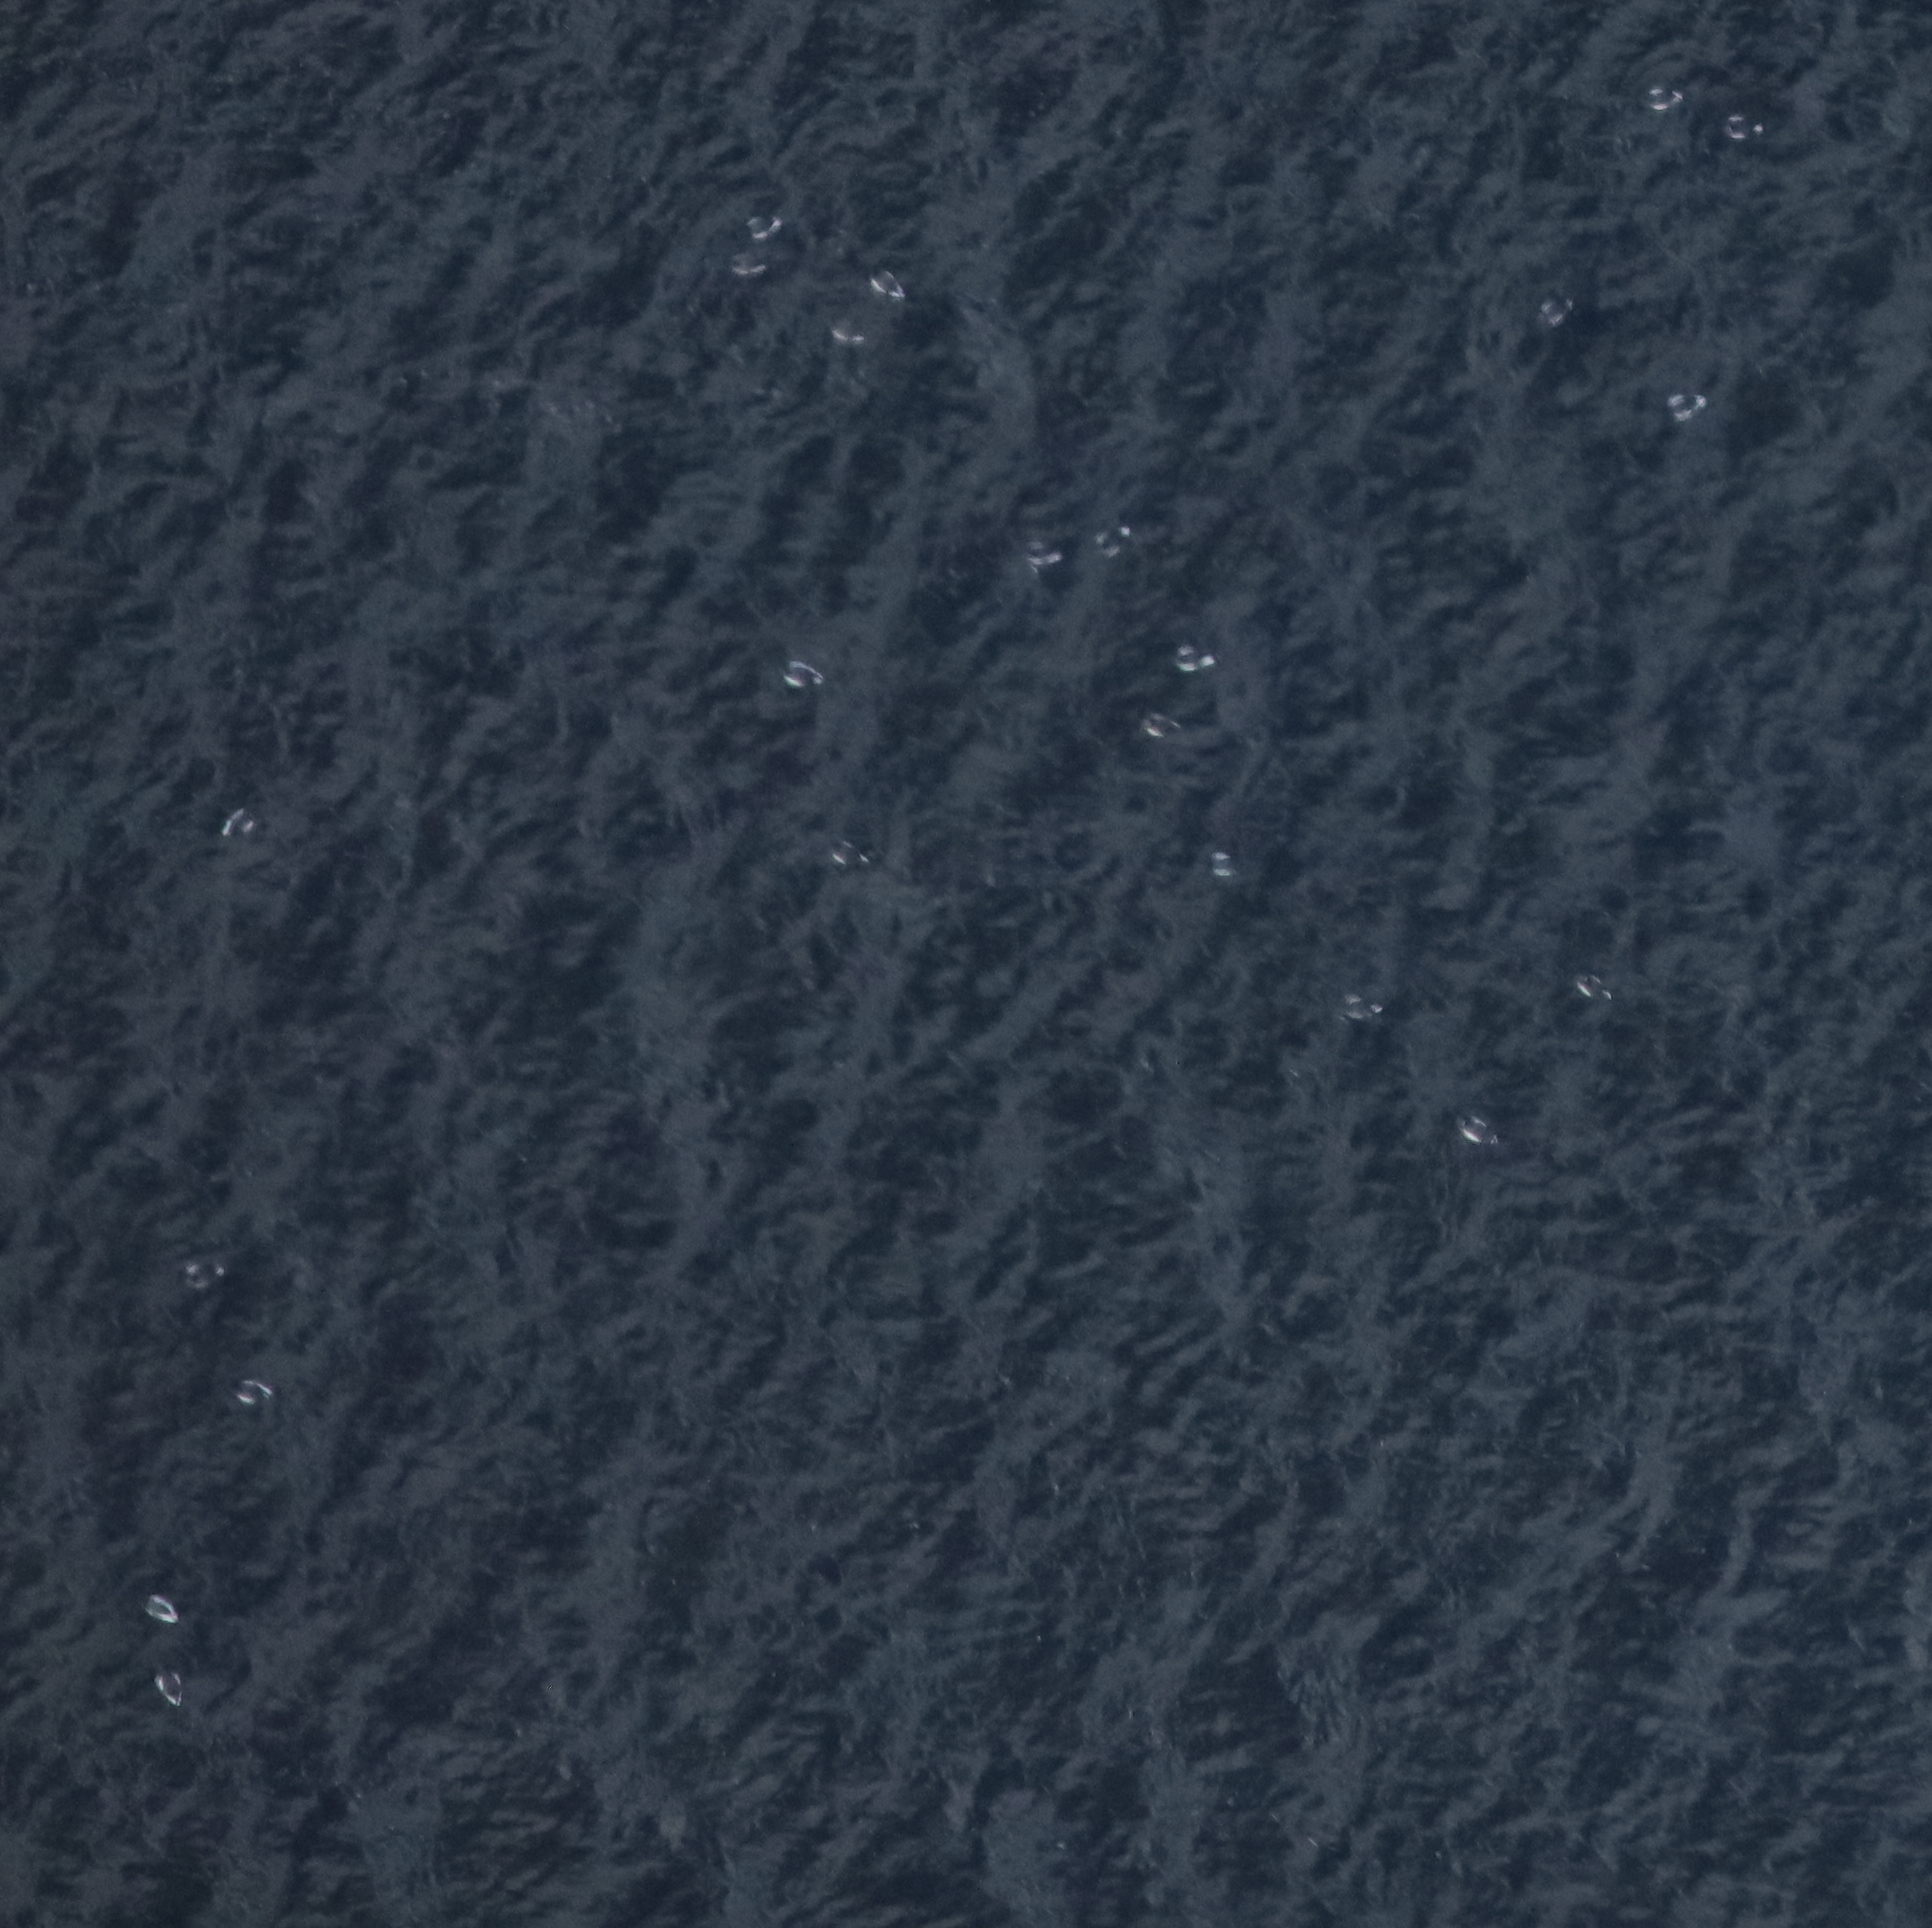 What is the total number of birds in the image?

23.